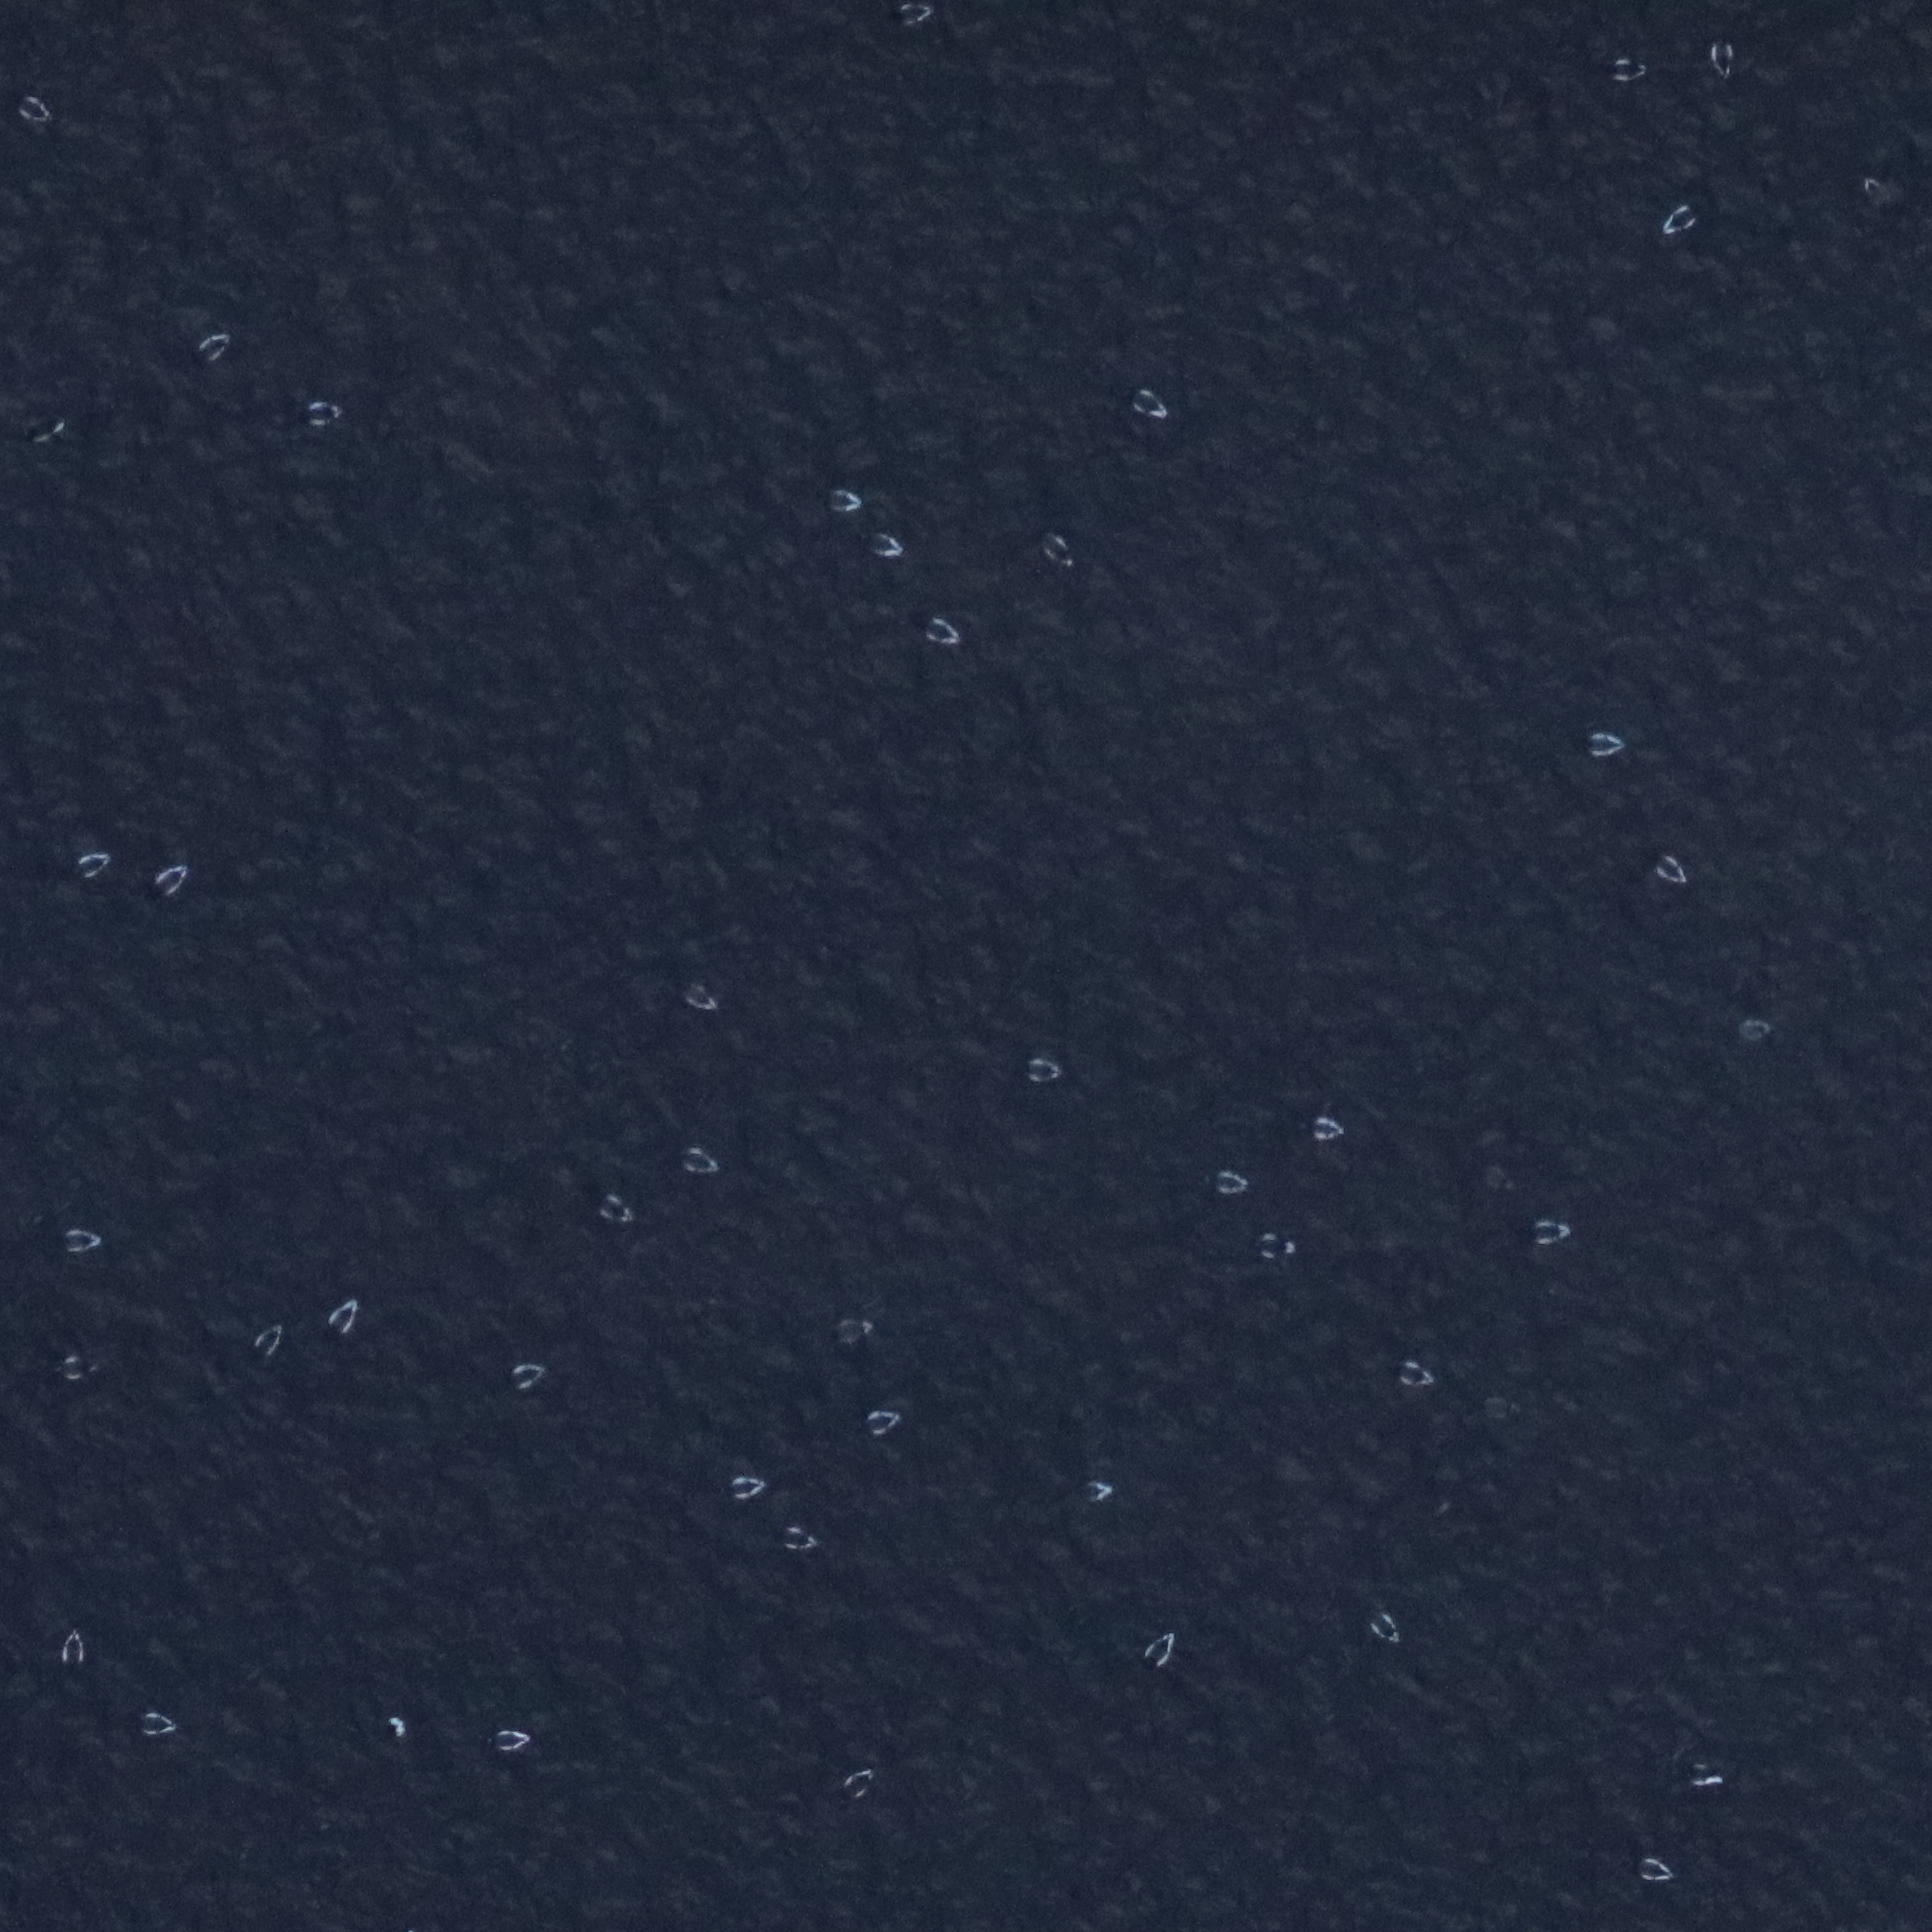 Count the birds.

46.